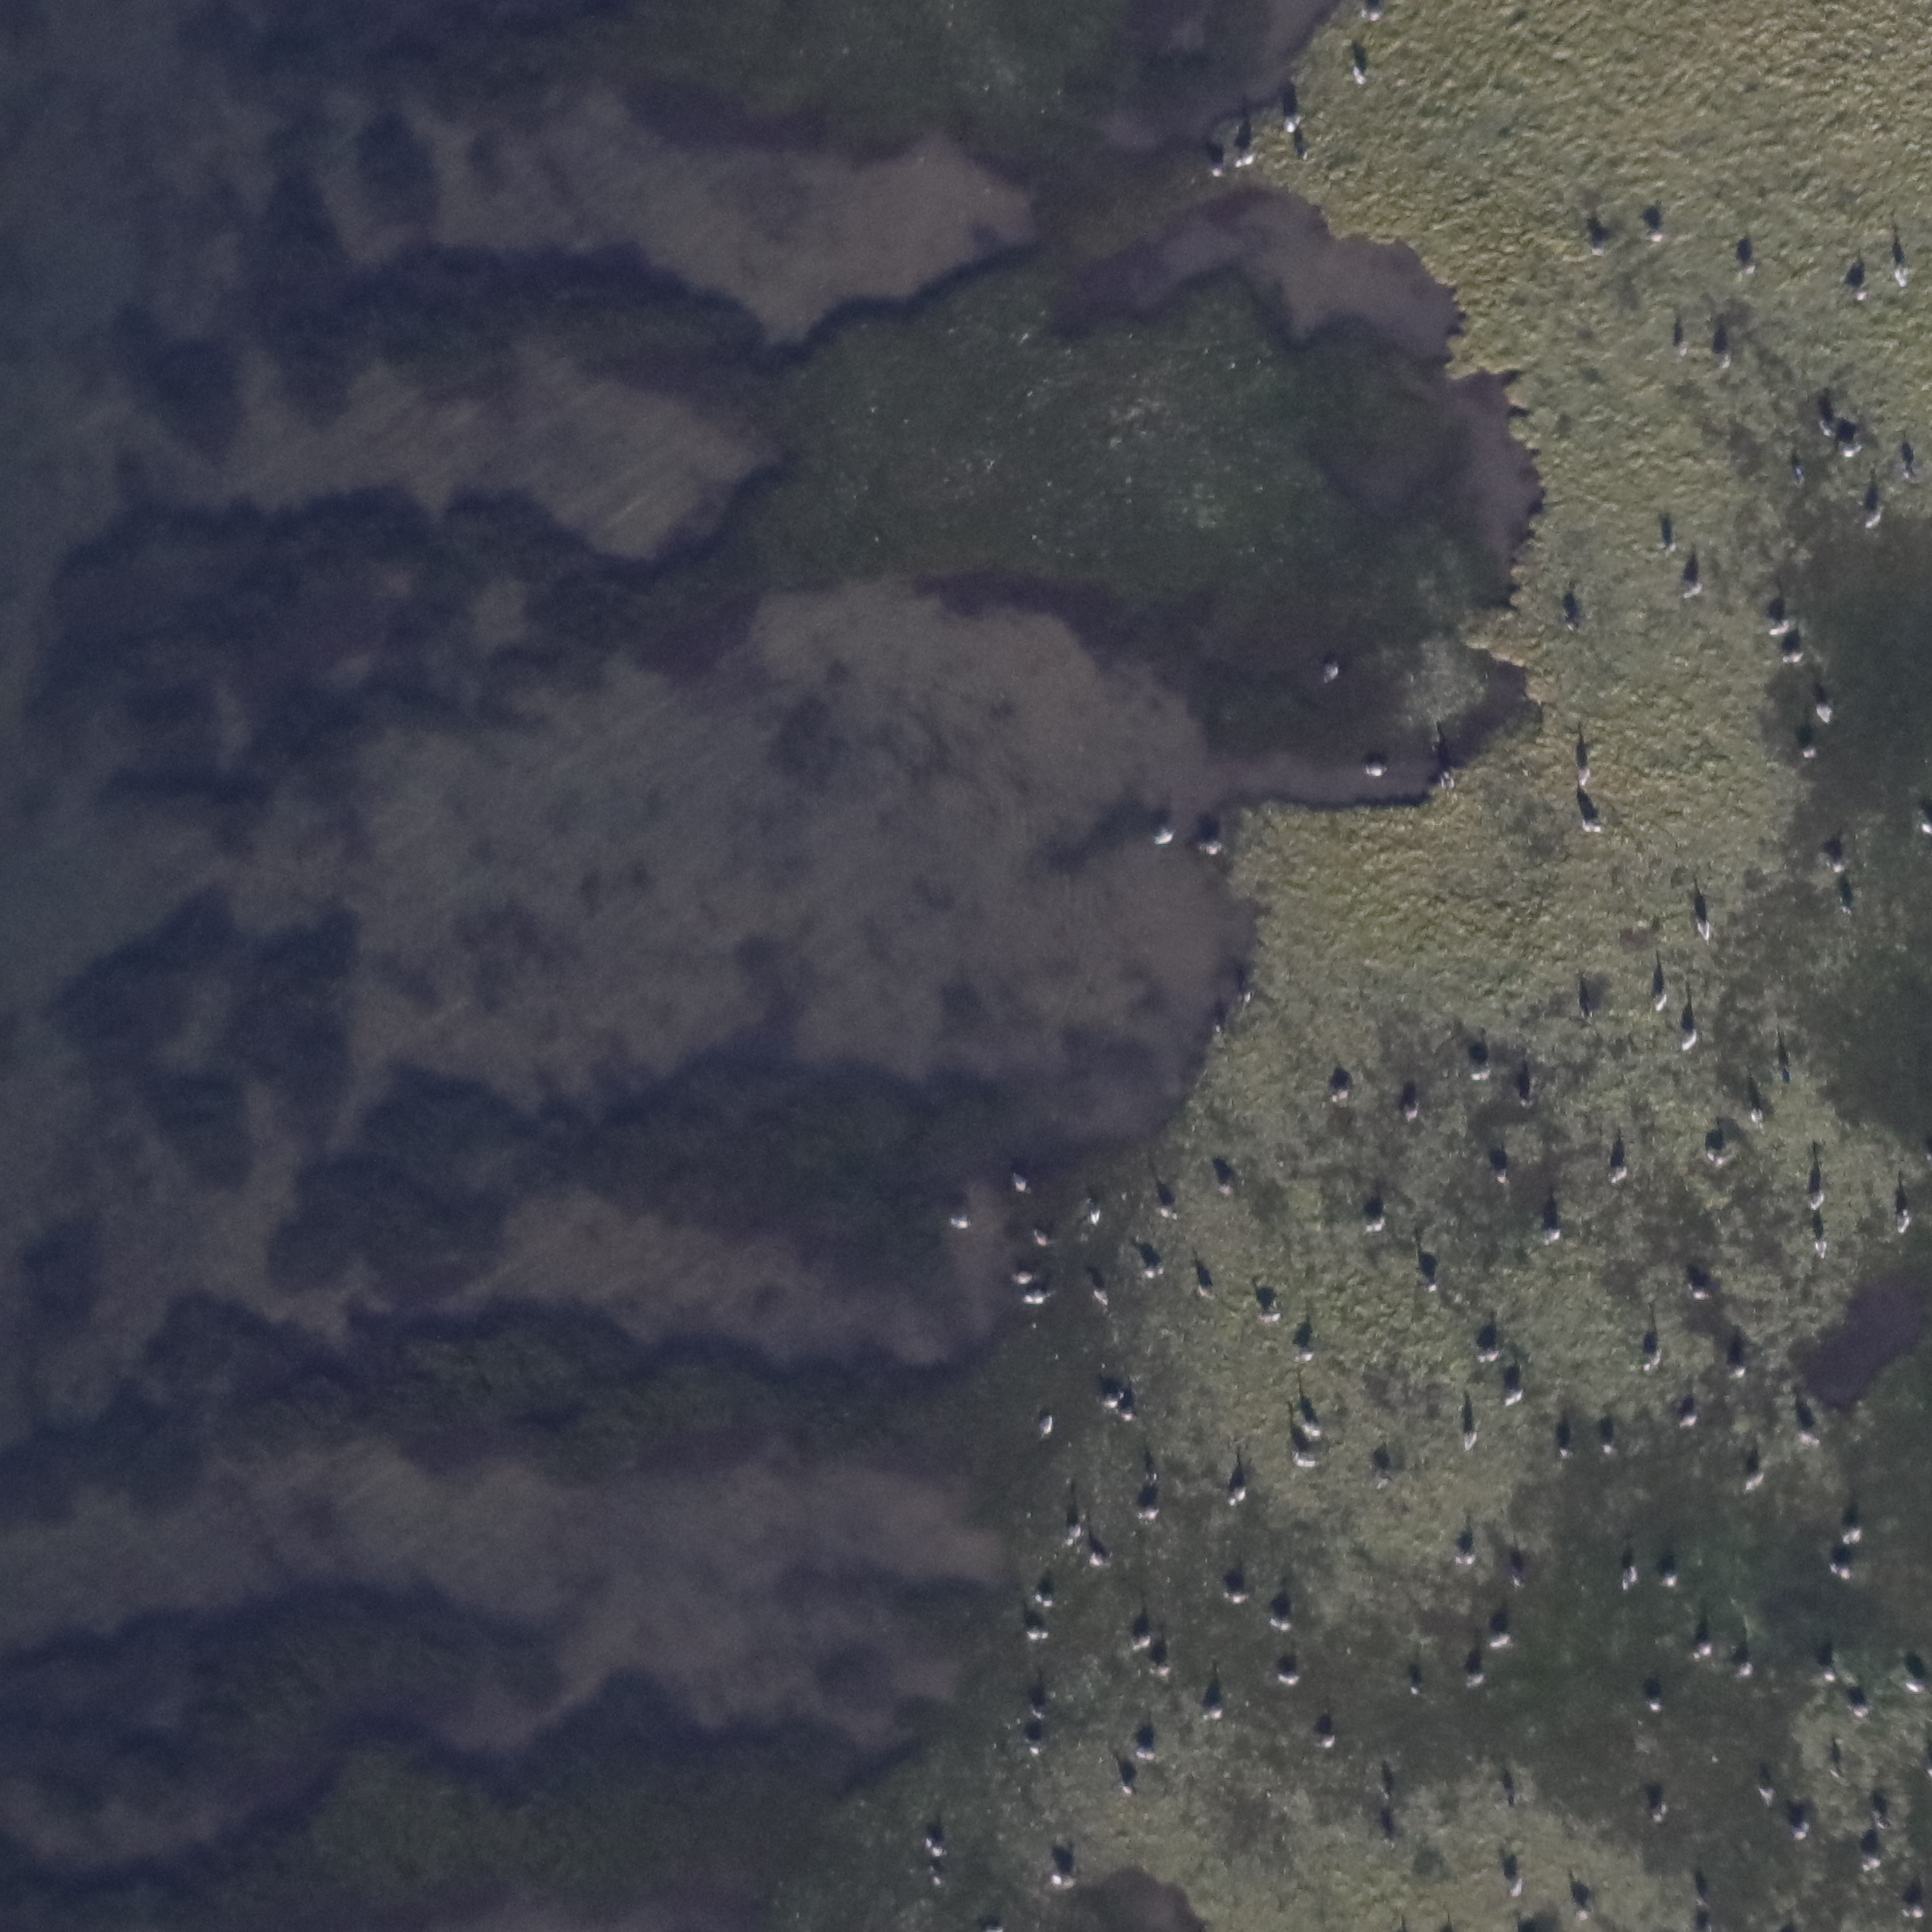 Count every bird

133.